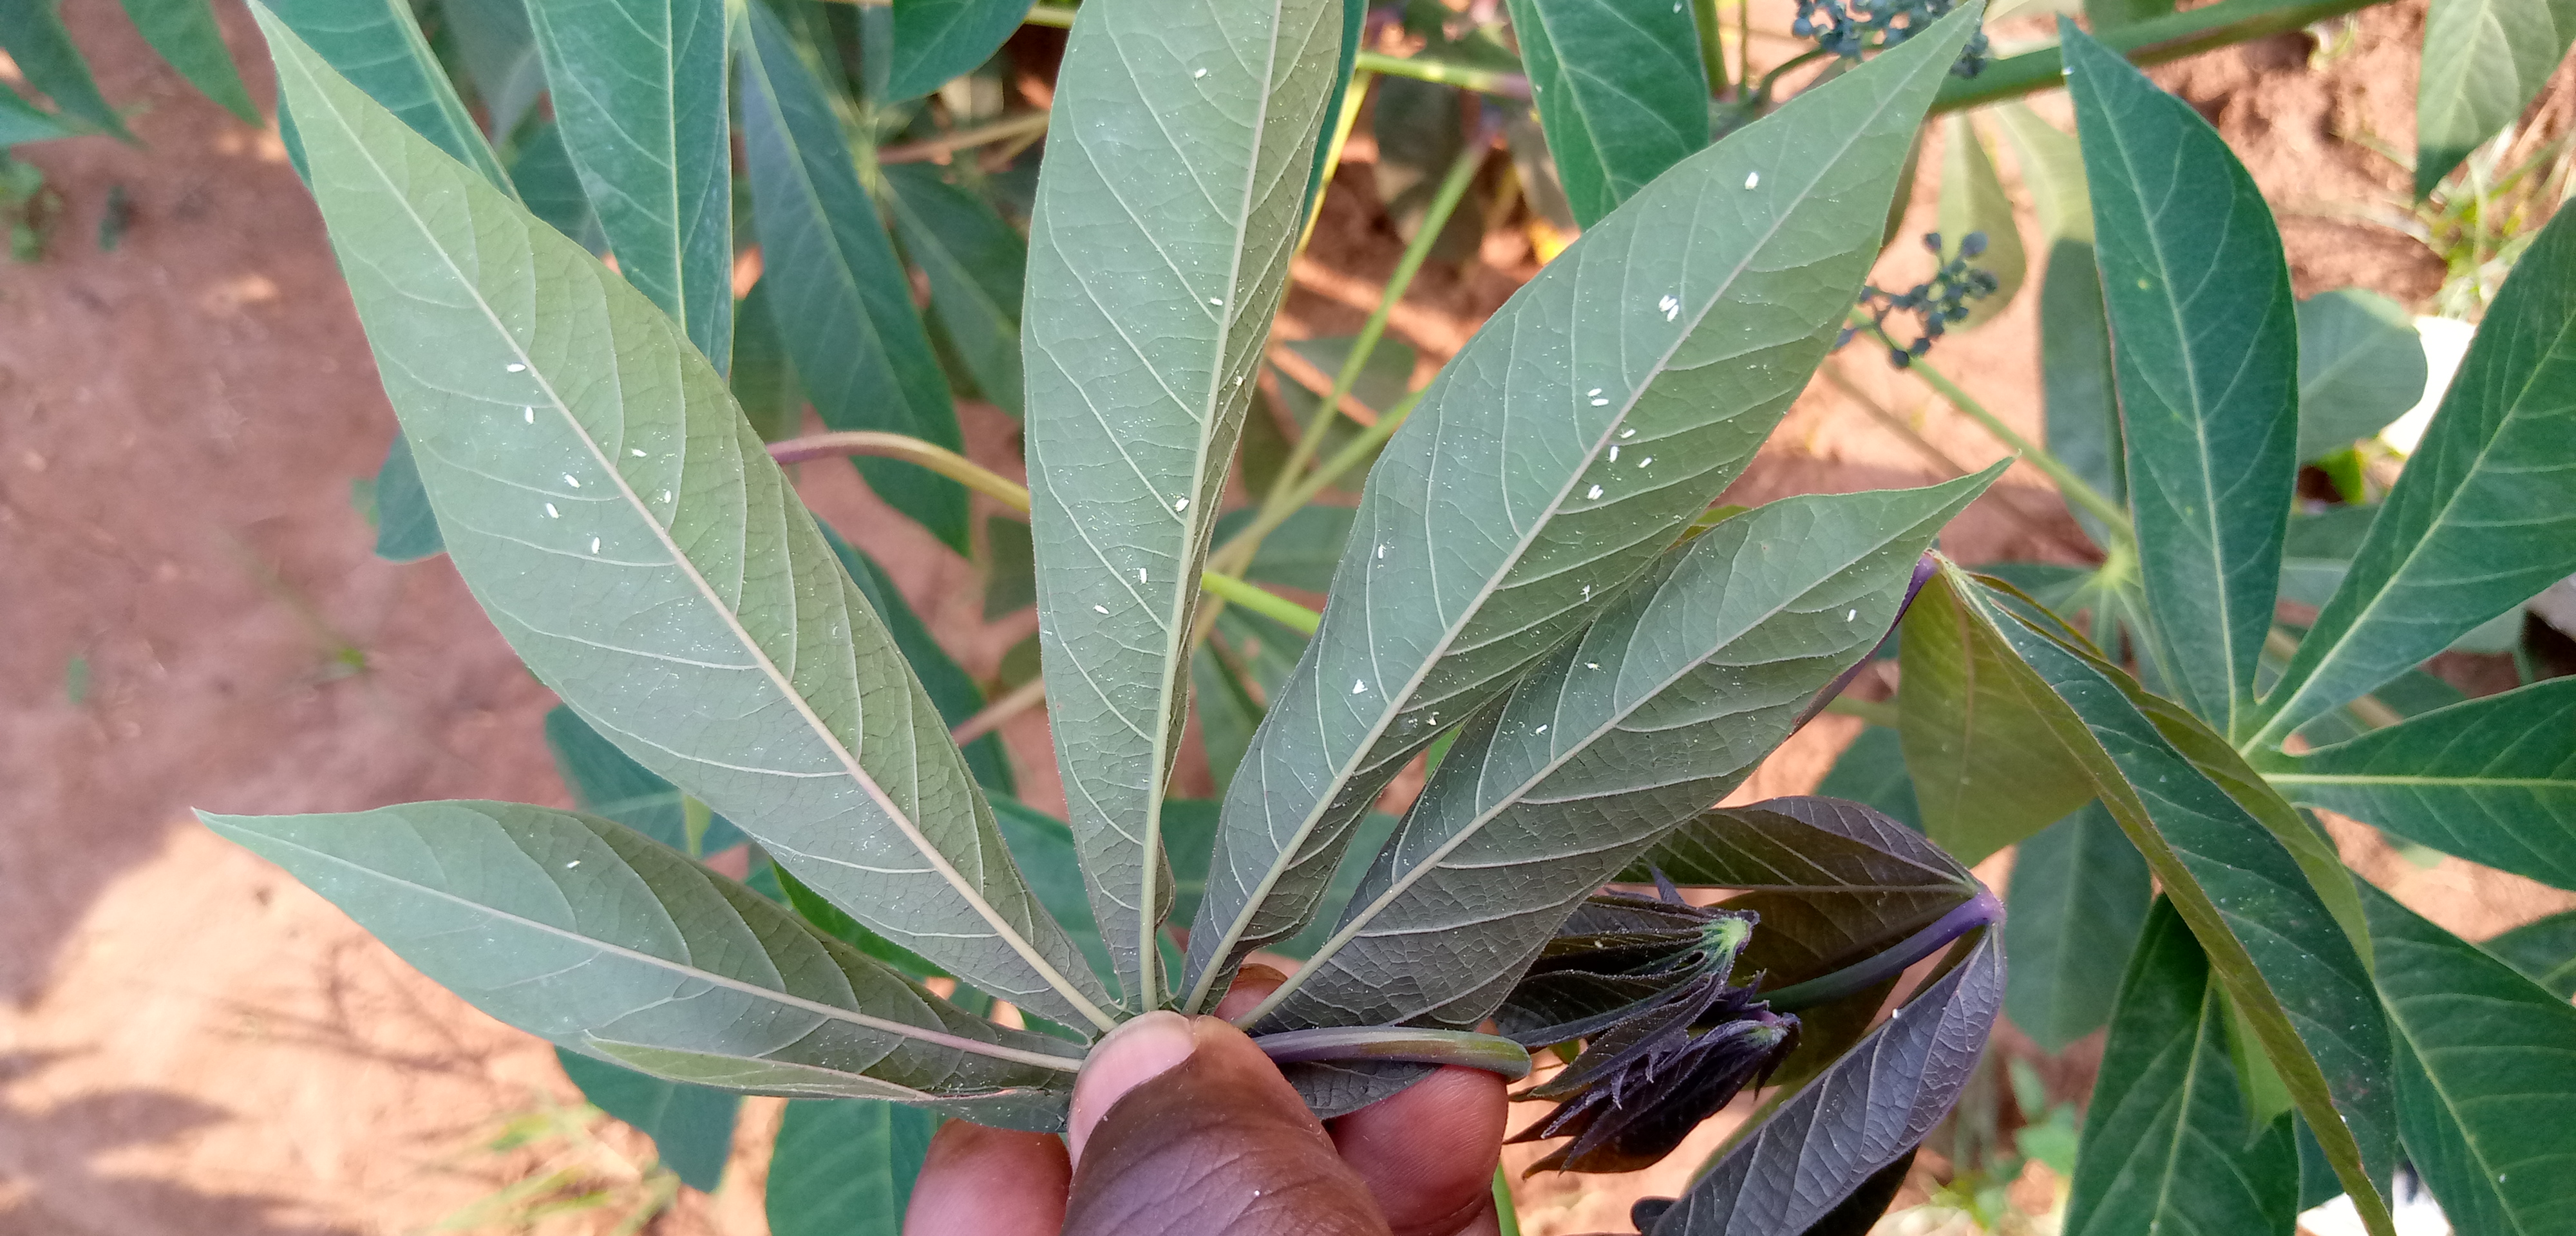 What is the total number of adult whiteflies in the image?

32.